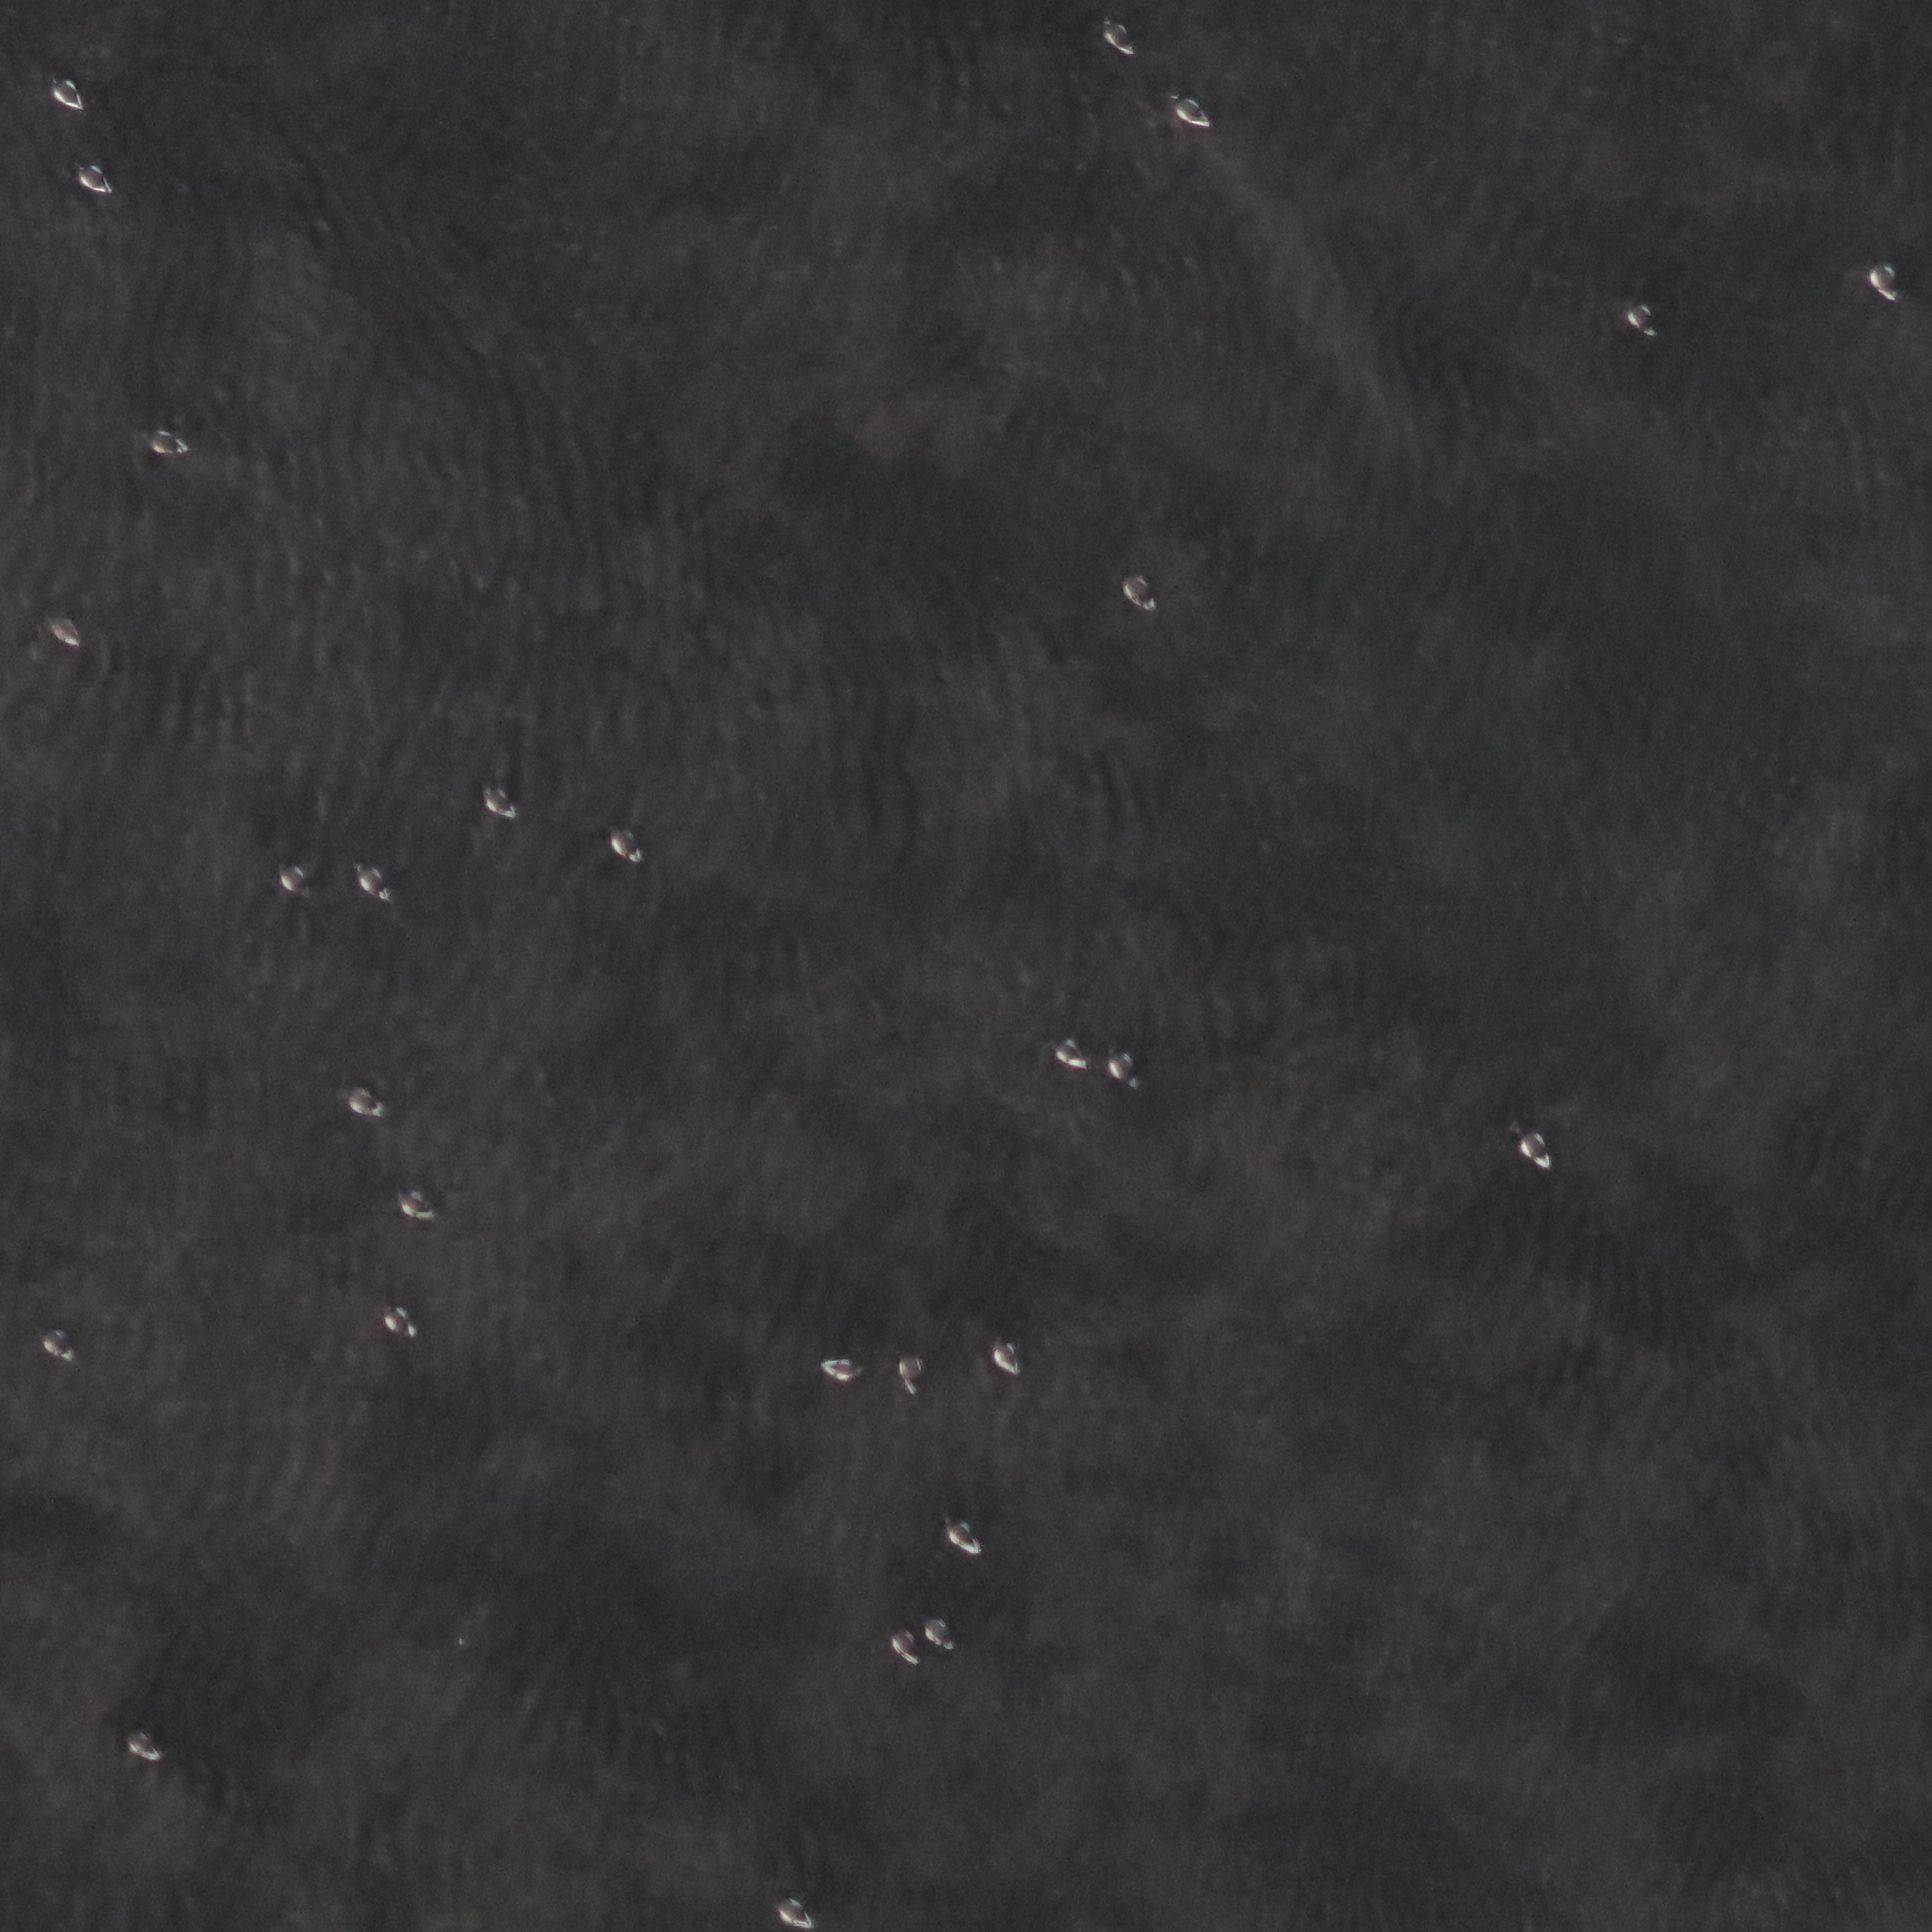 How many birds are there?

28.